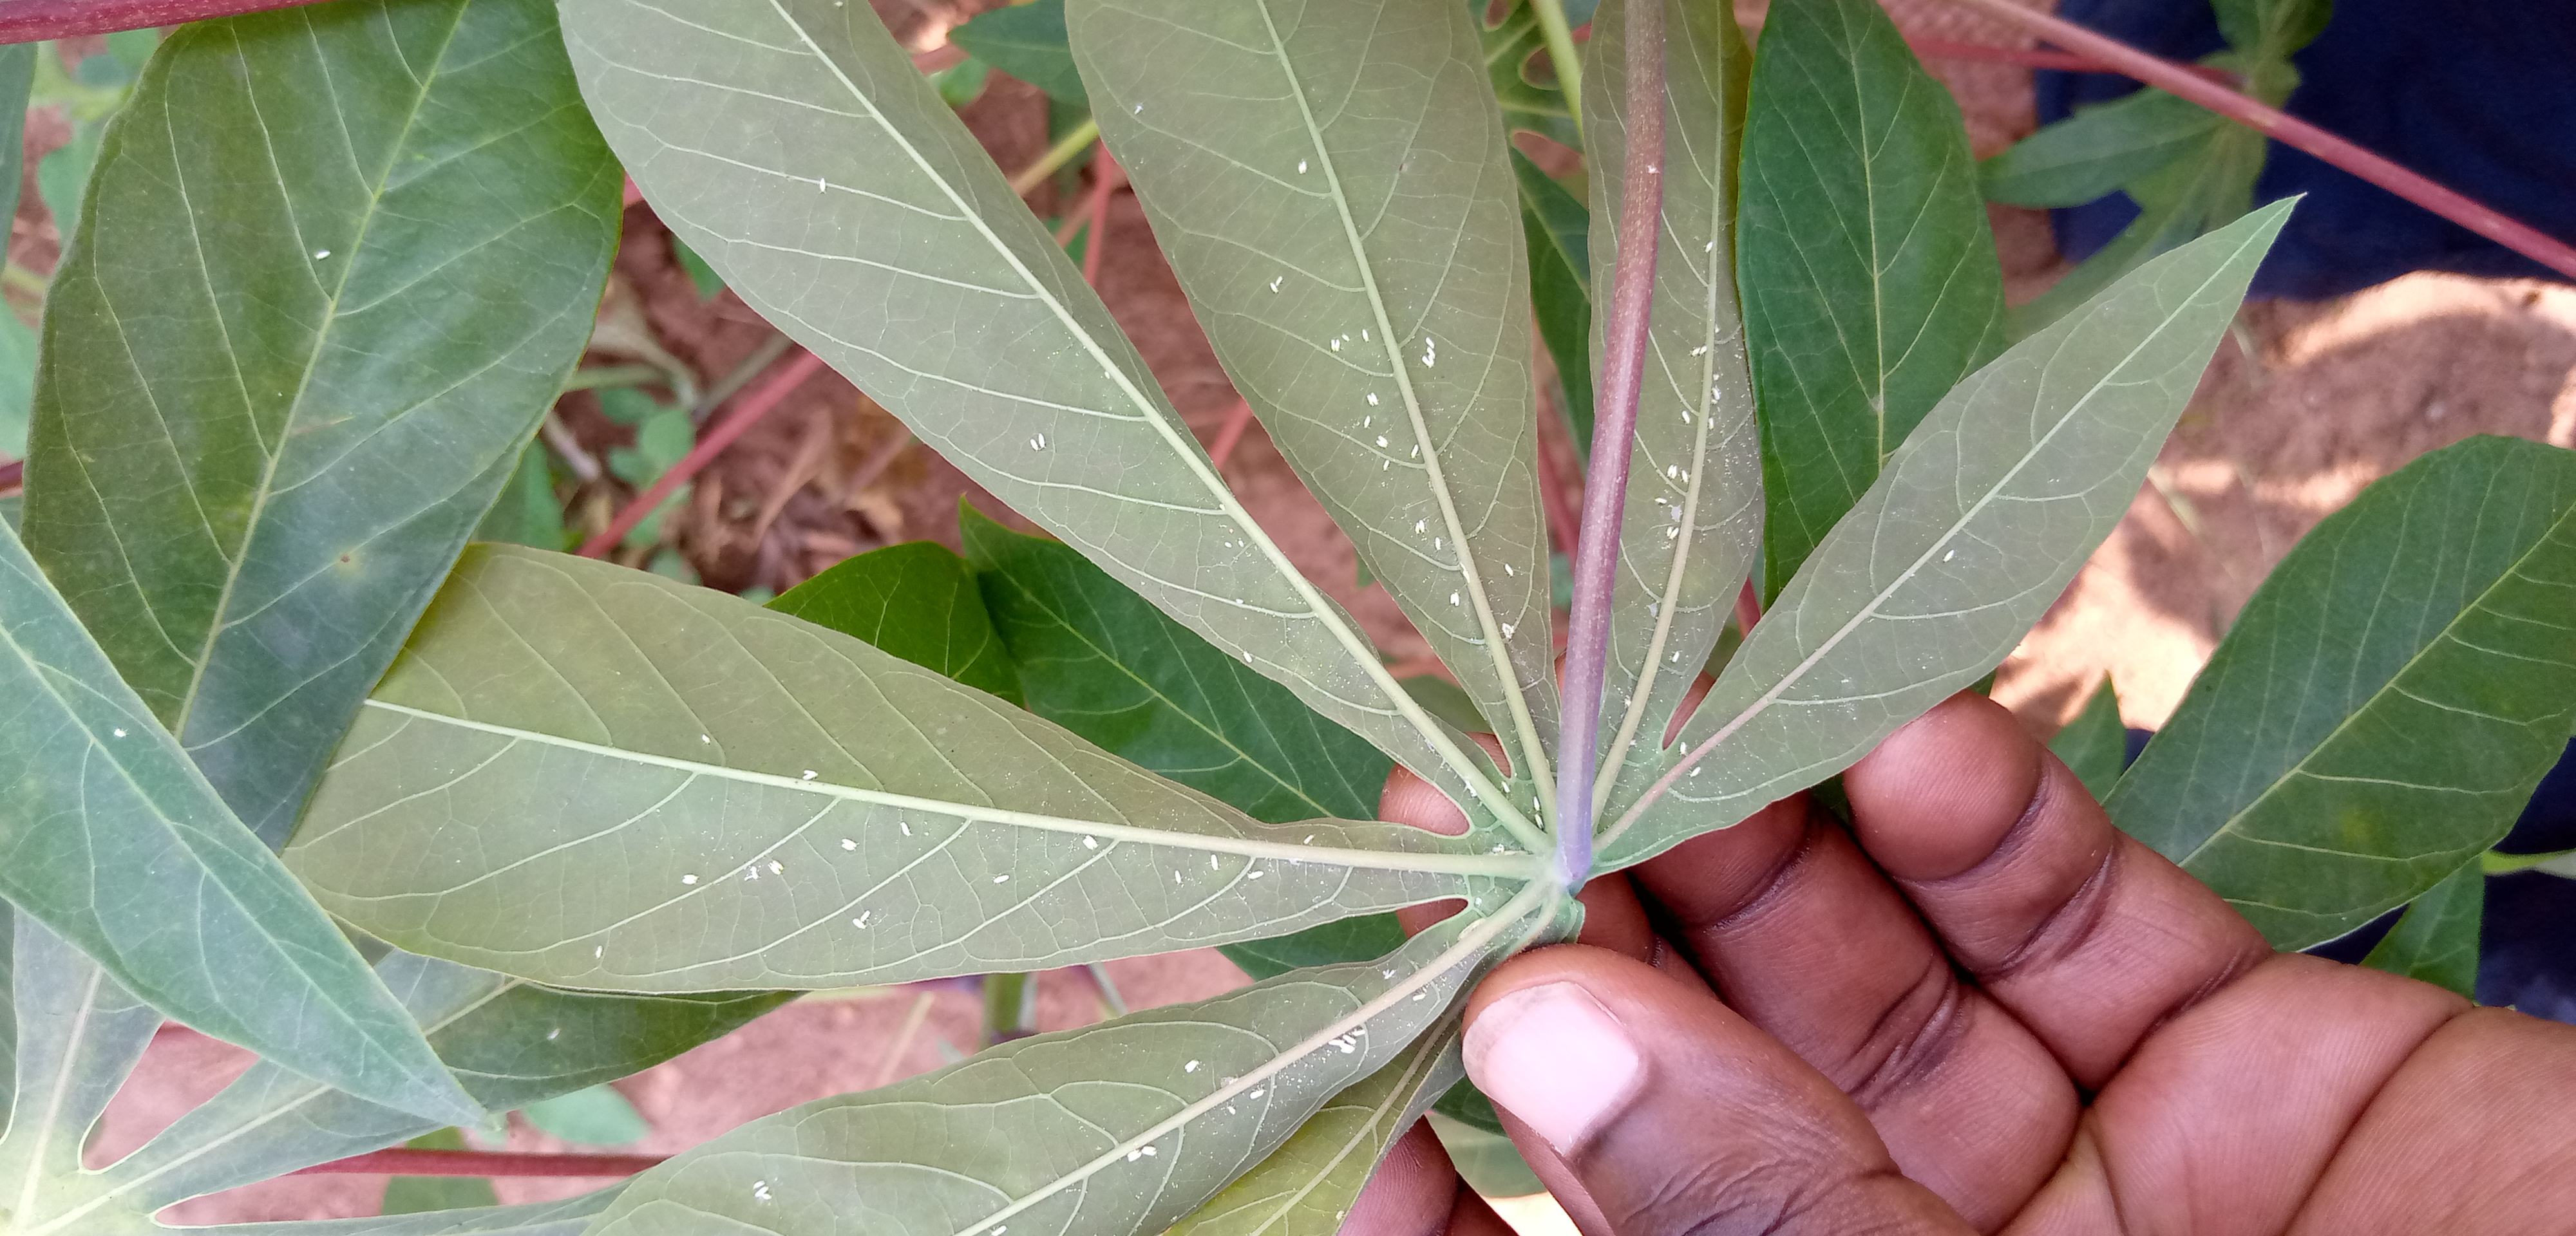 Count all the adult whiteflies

83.